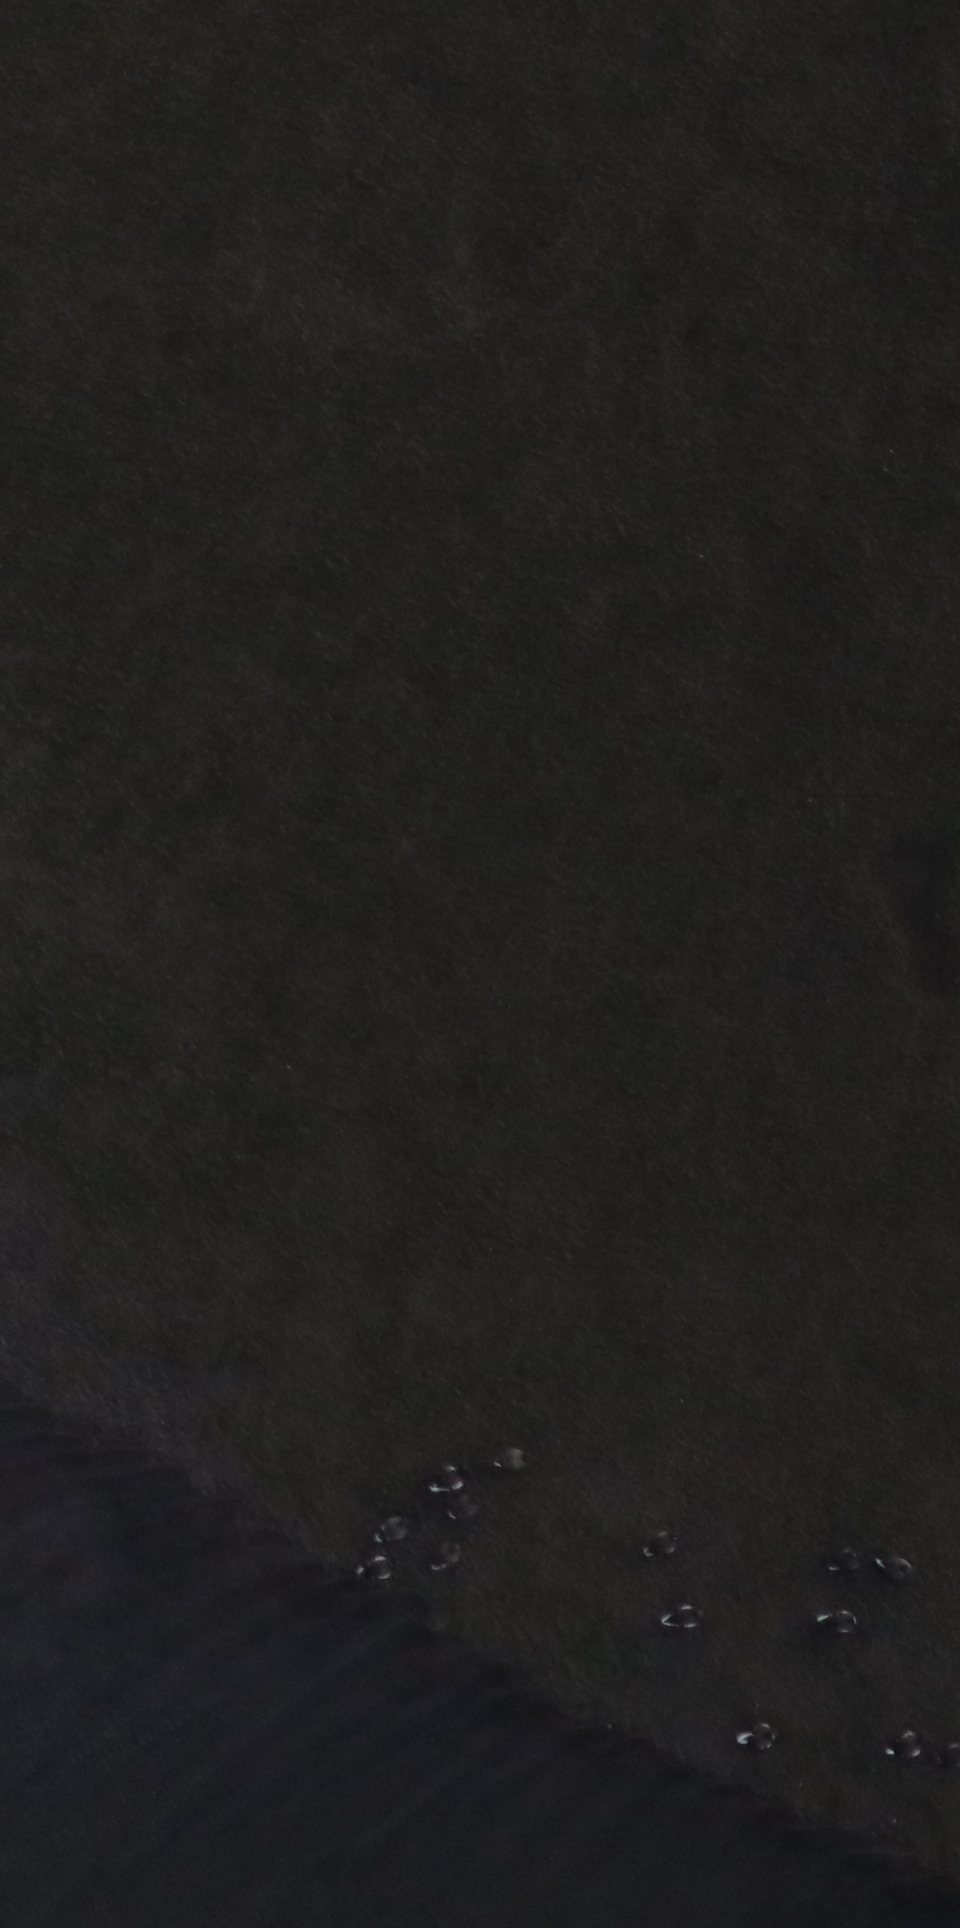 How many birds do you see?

14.